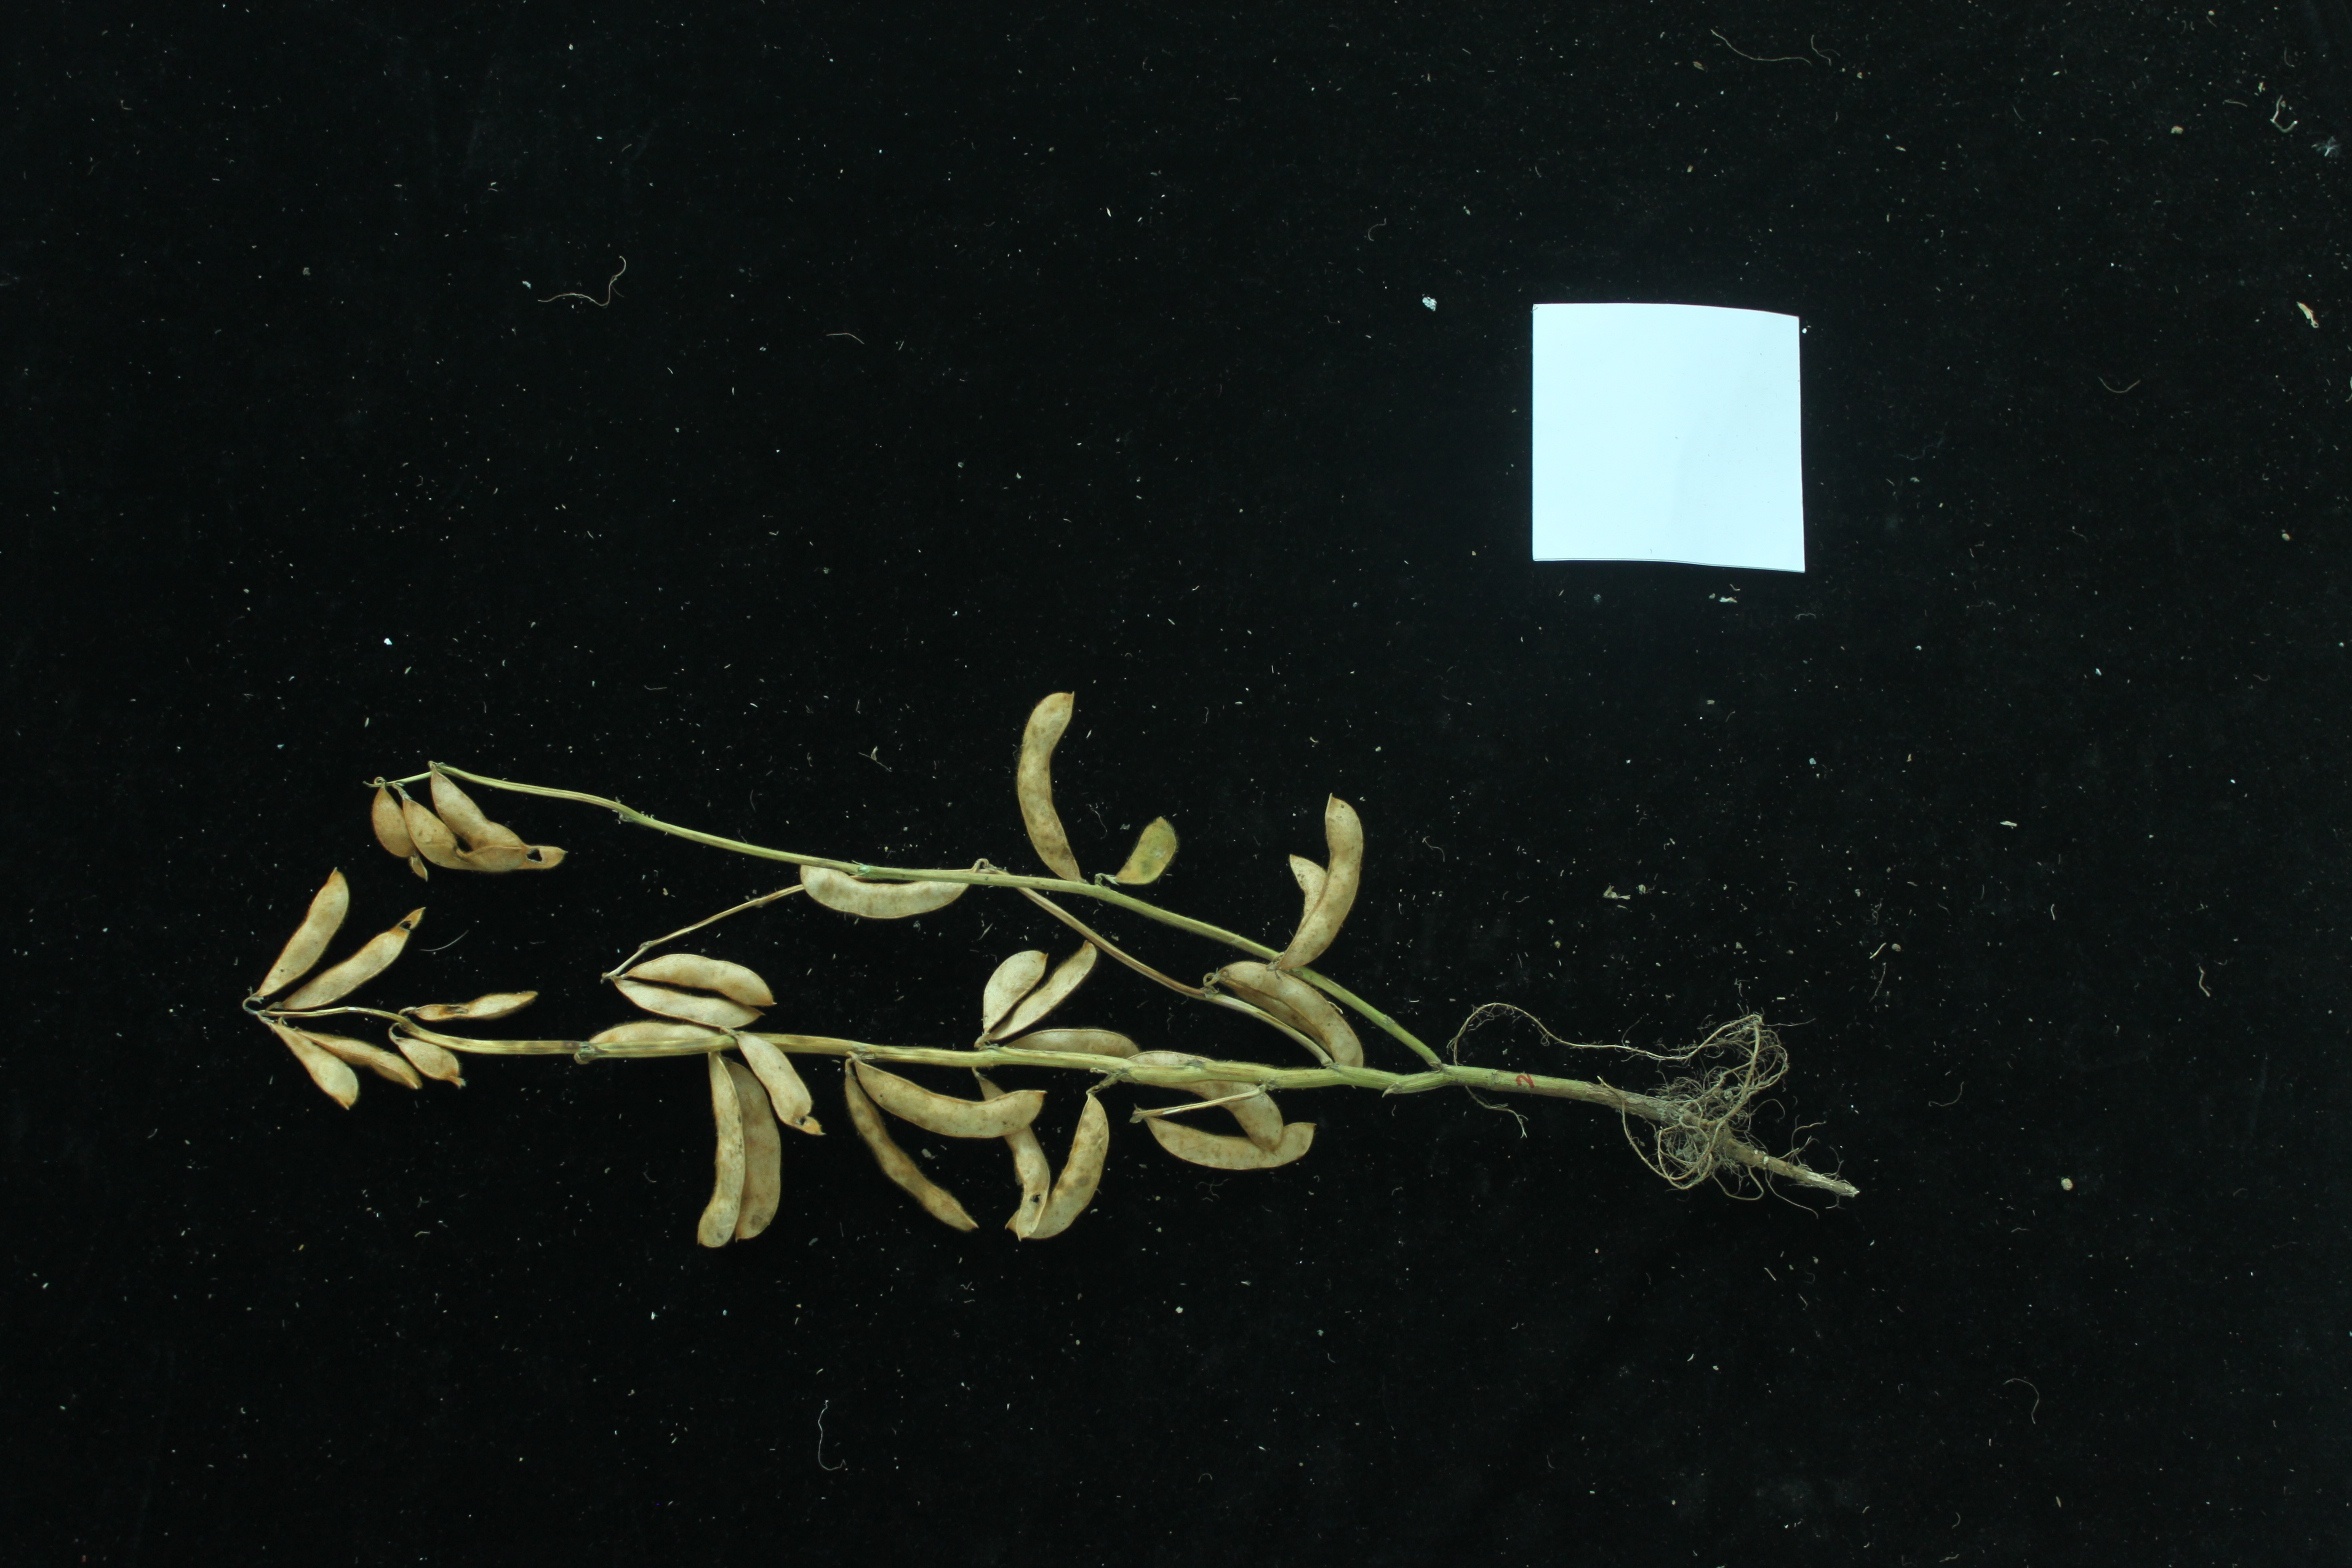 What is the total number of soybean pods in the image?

30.